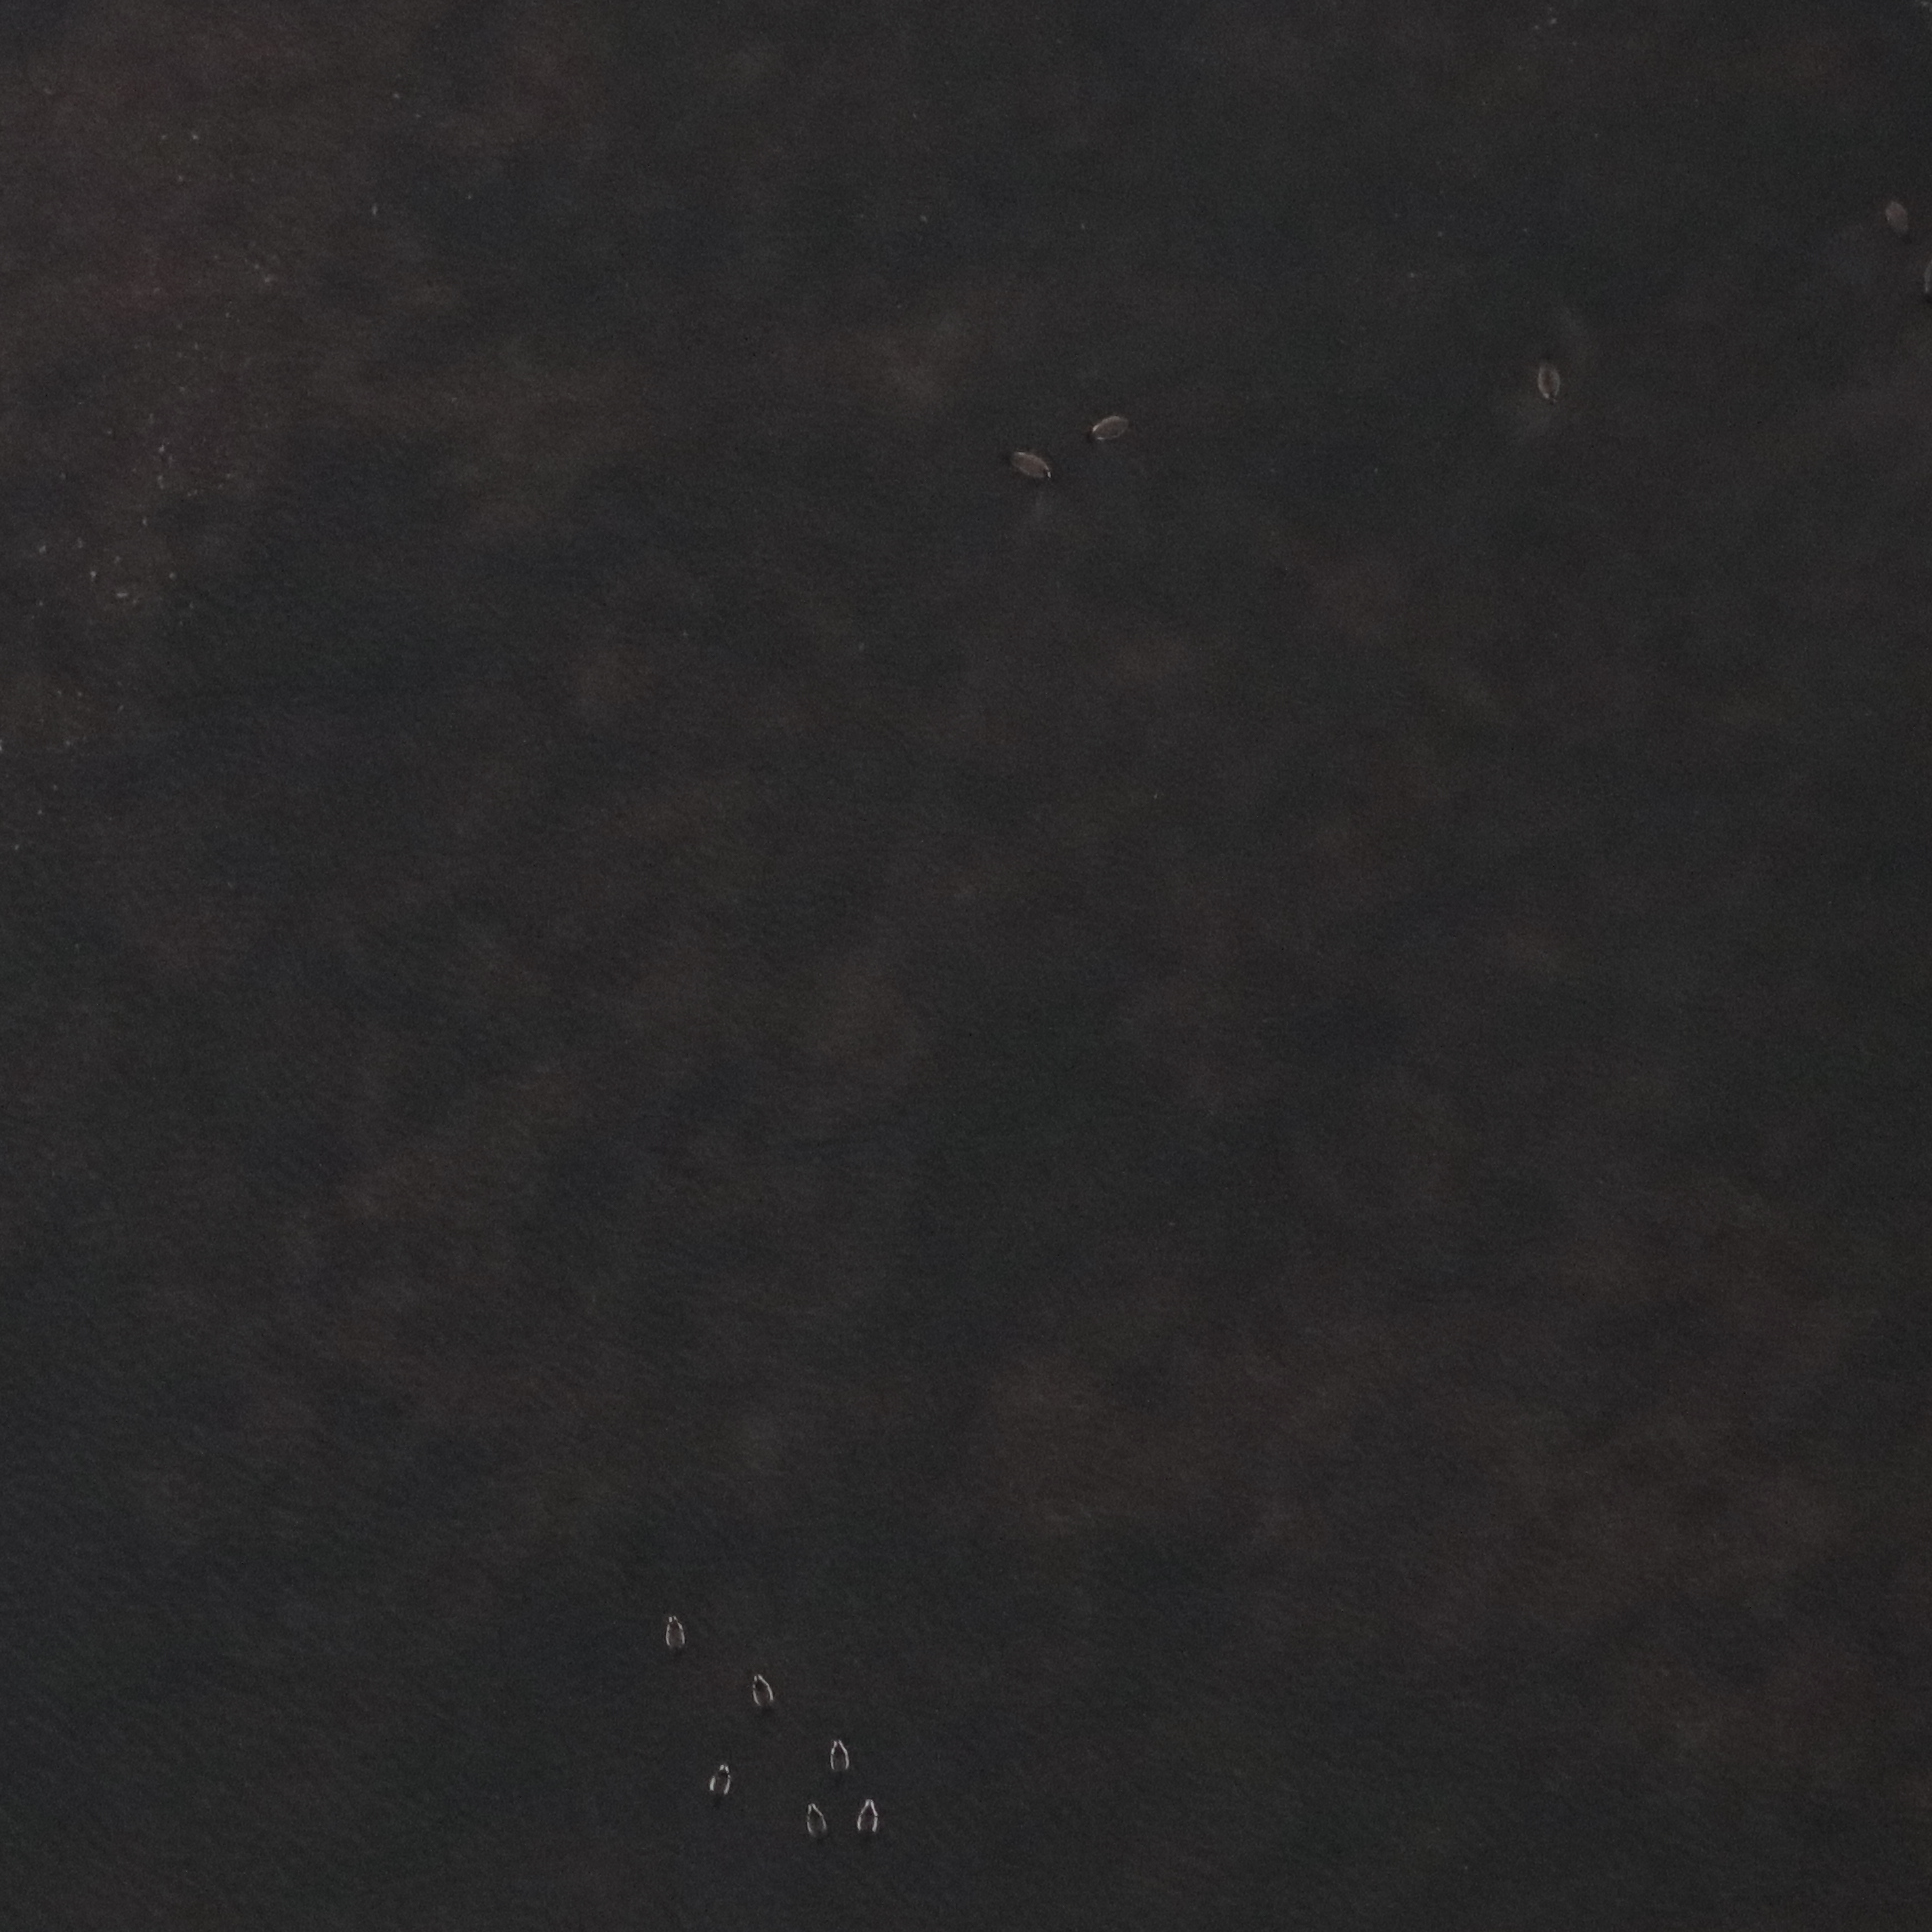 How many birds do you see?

10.